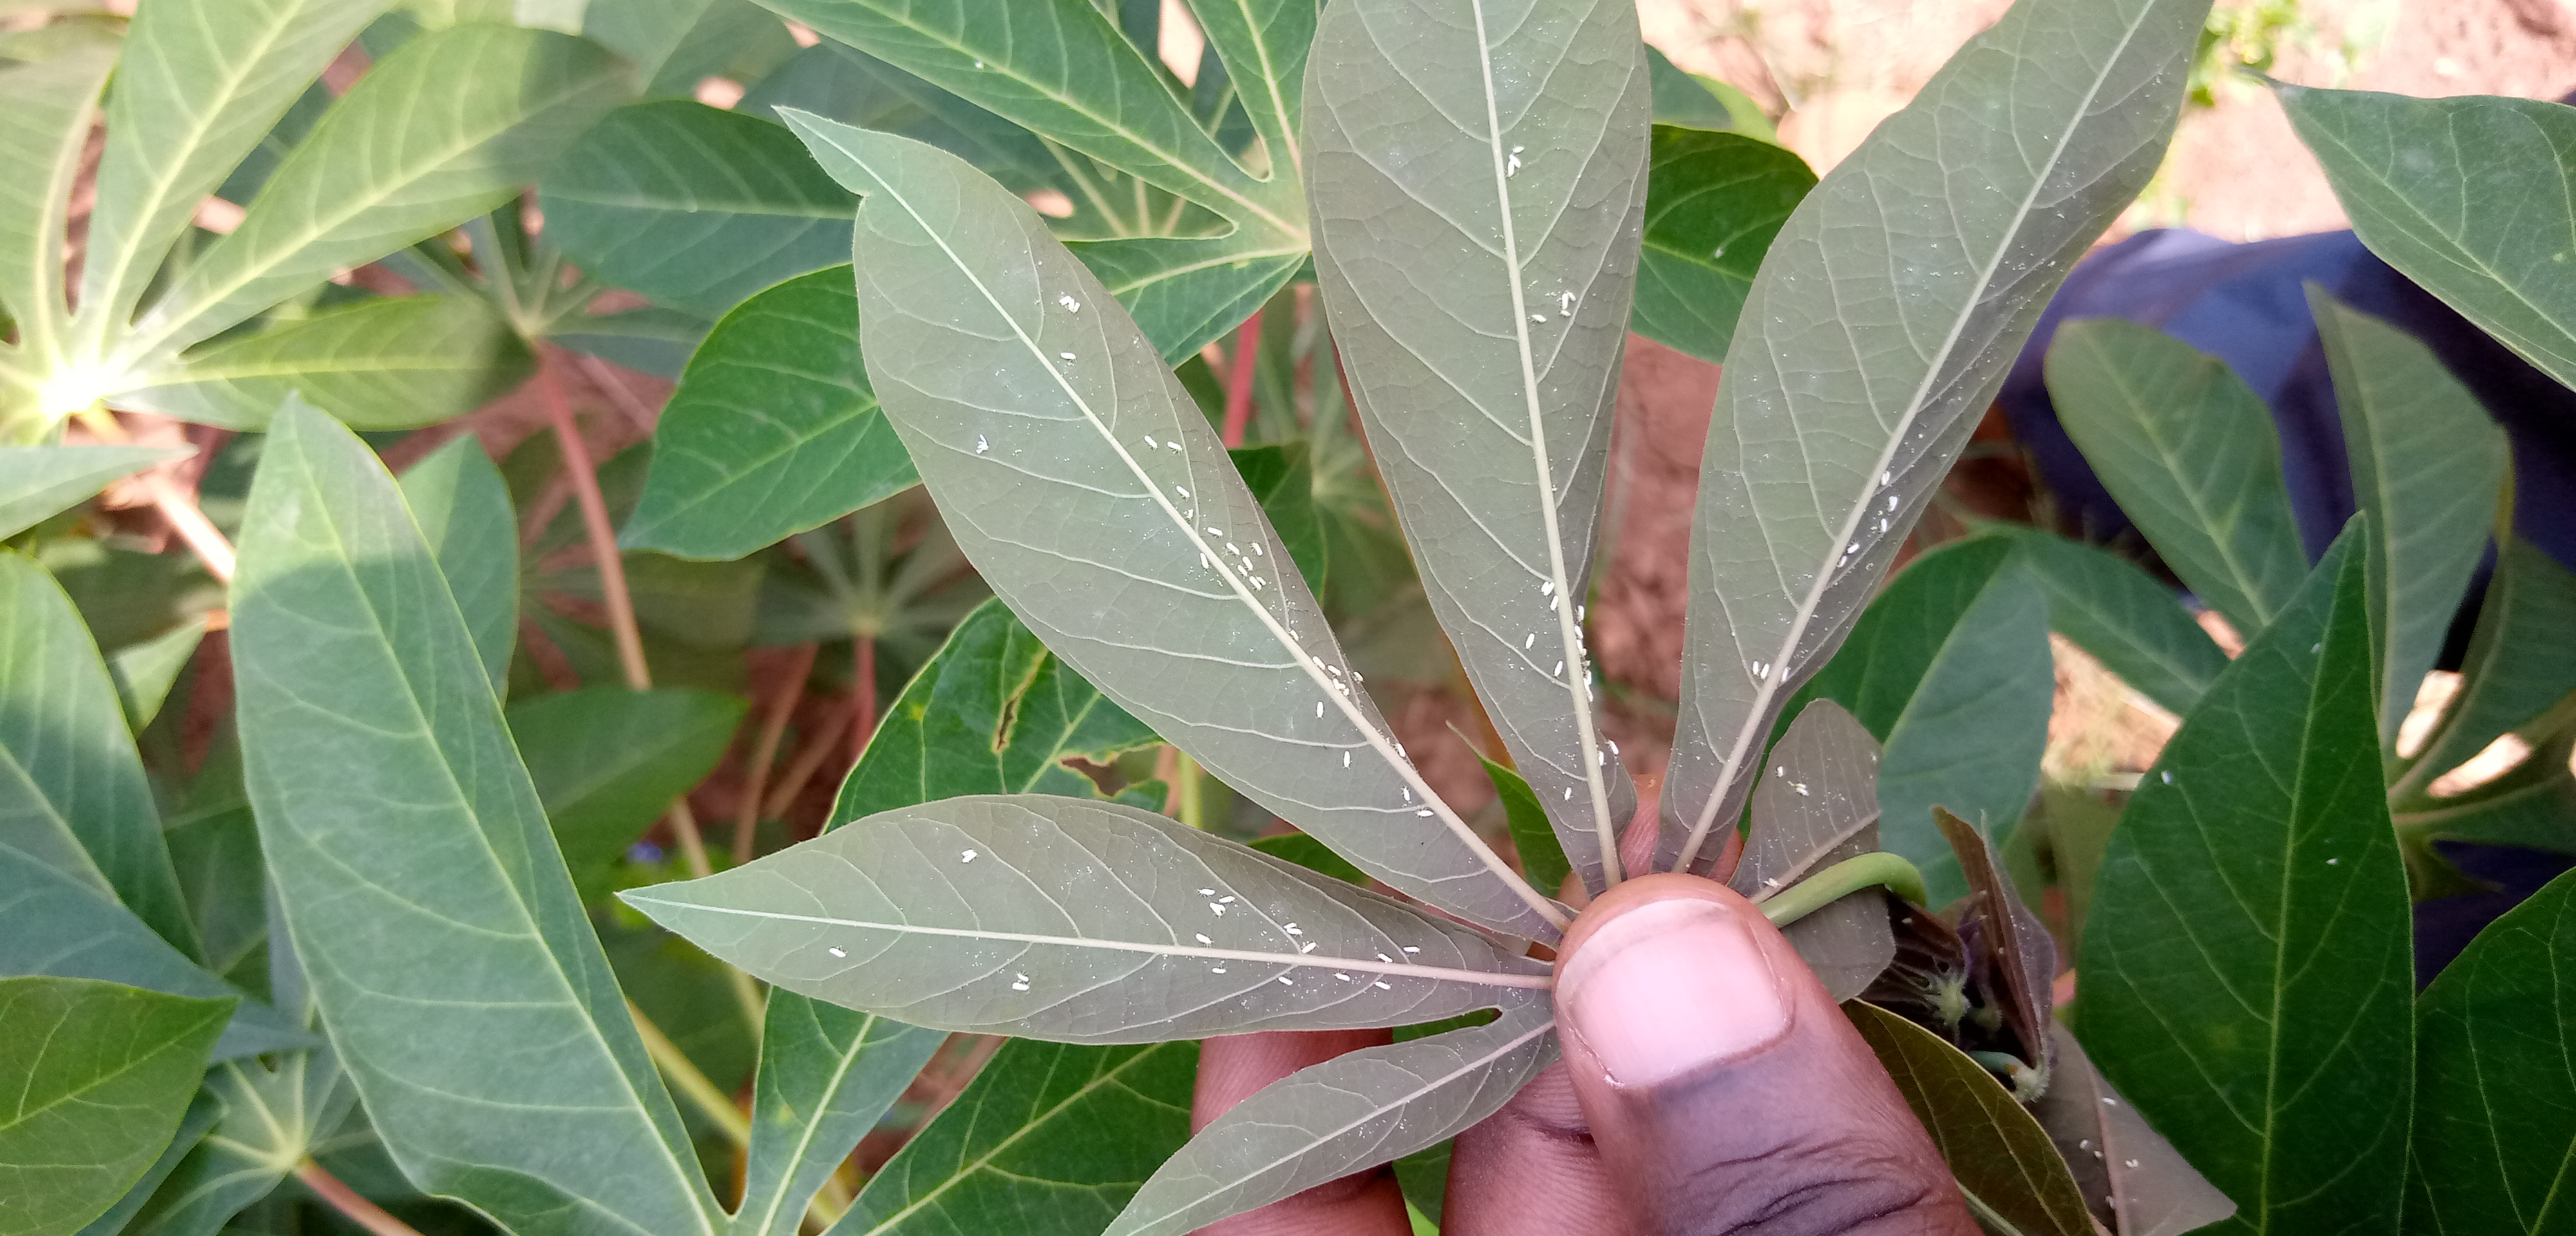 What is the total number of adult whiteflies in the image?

84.